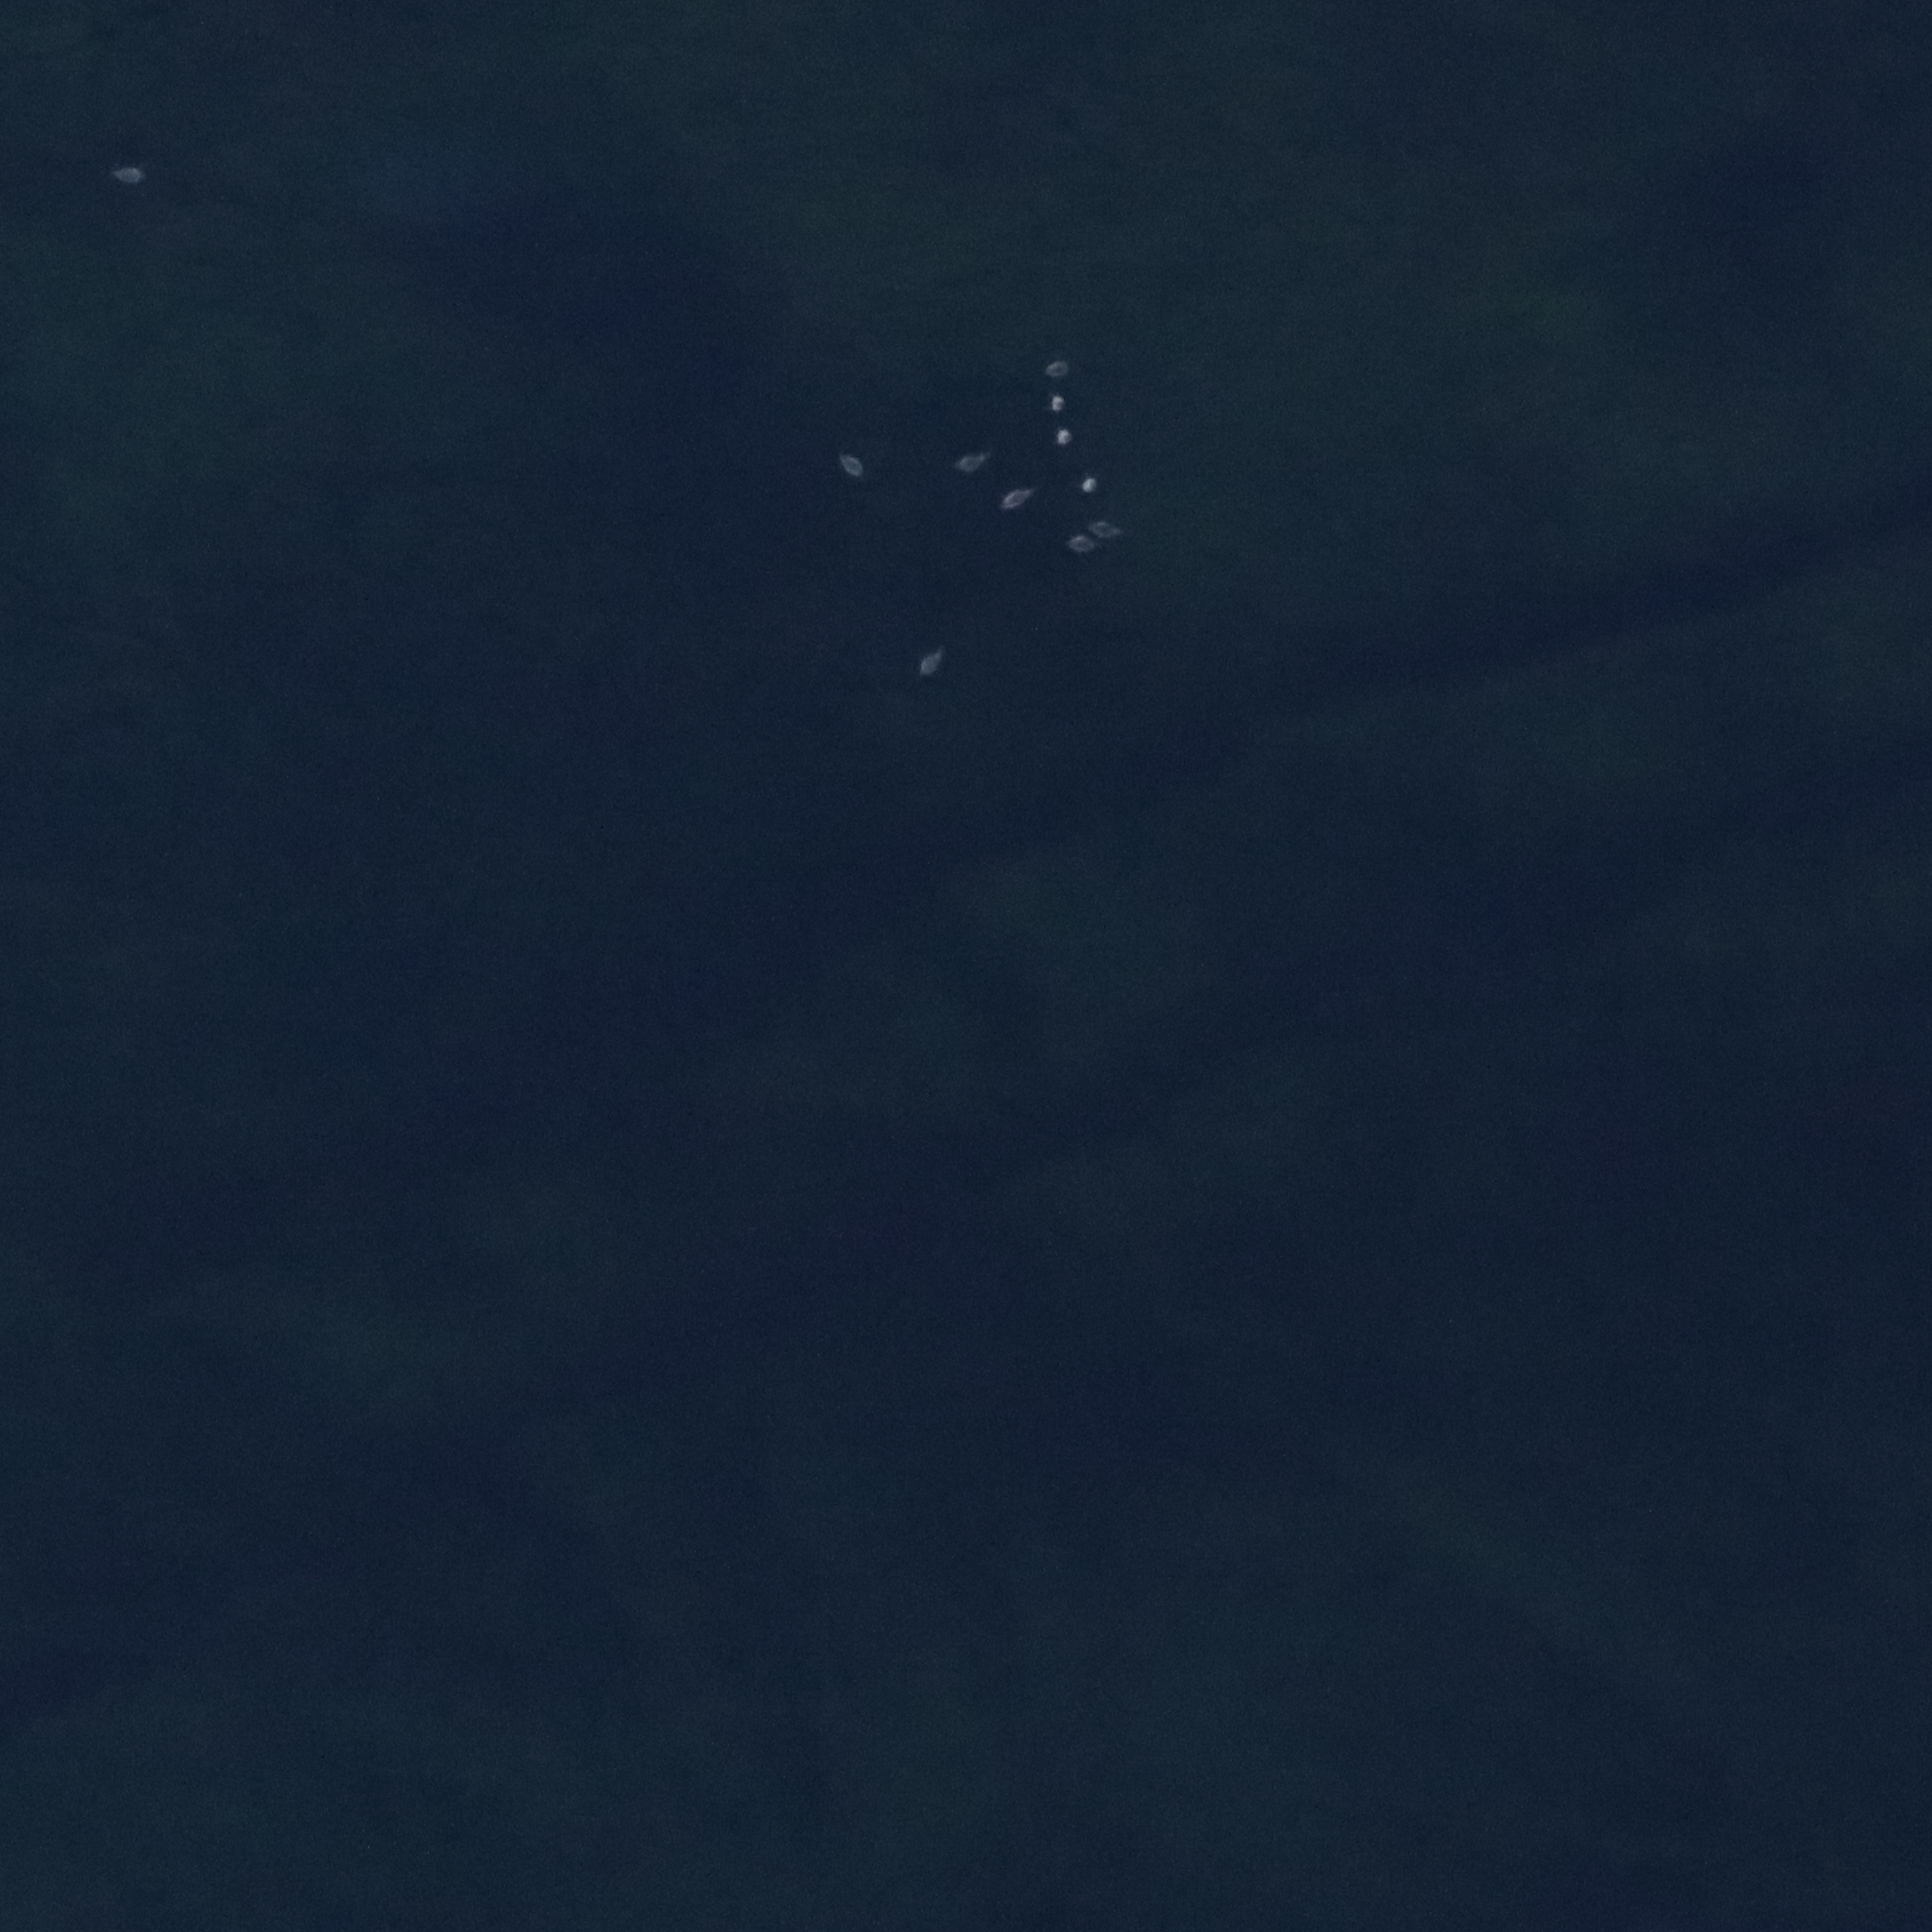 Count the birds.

11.